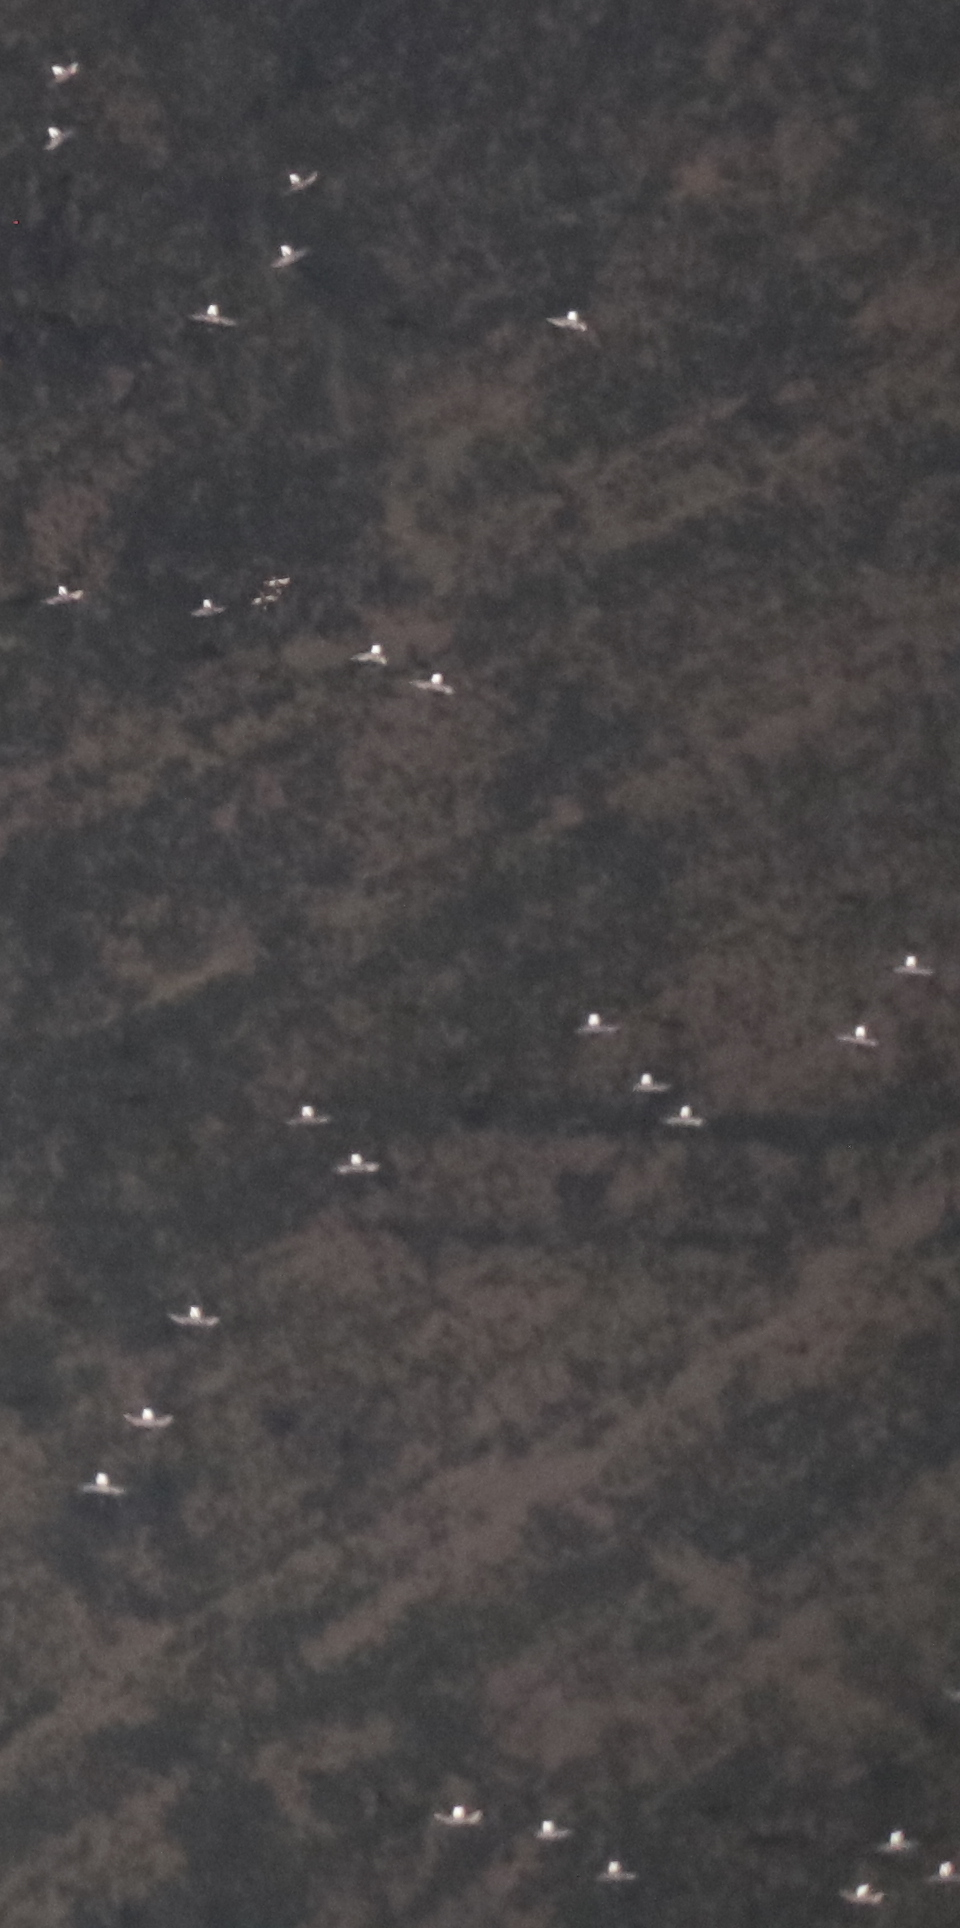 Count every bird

28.